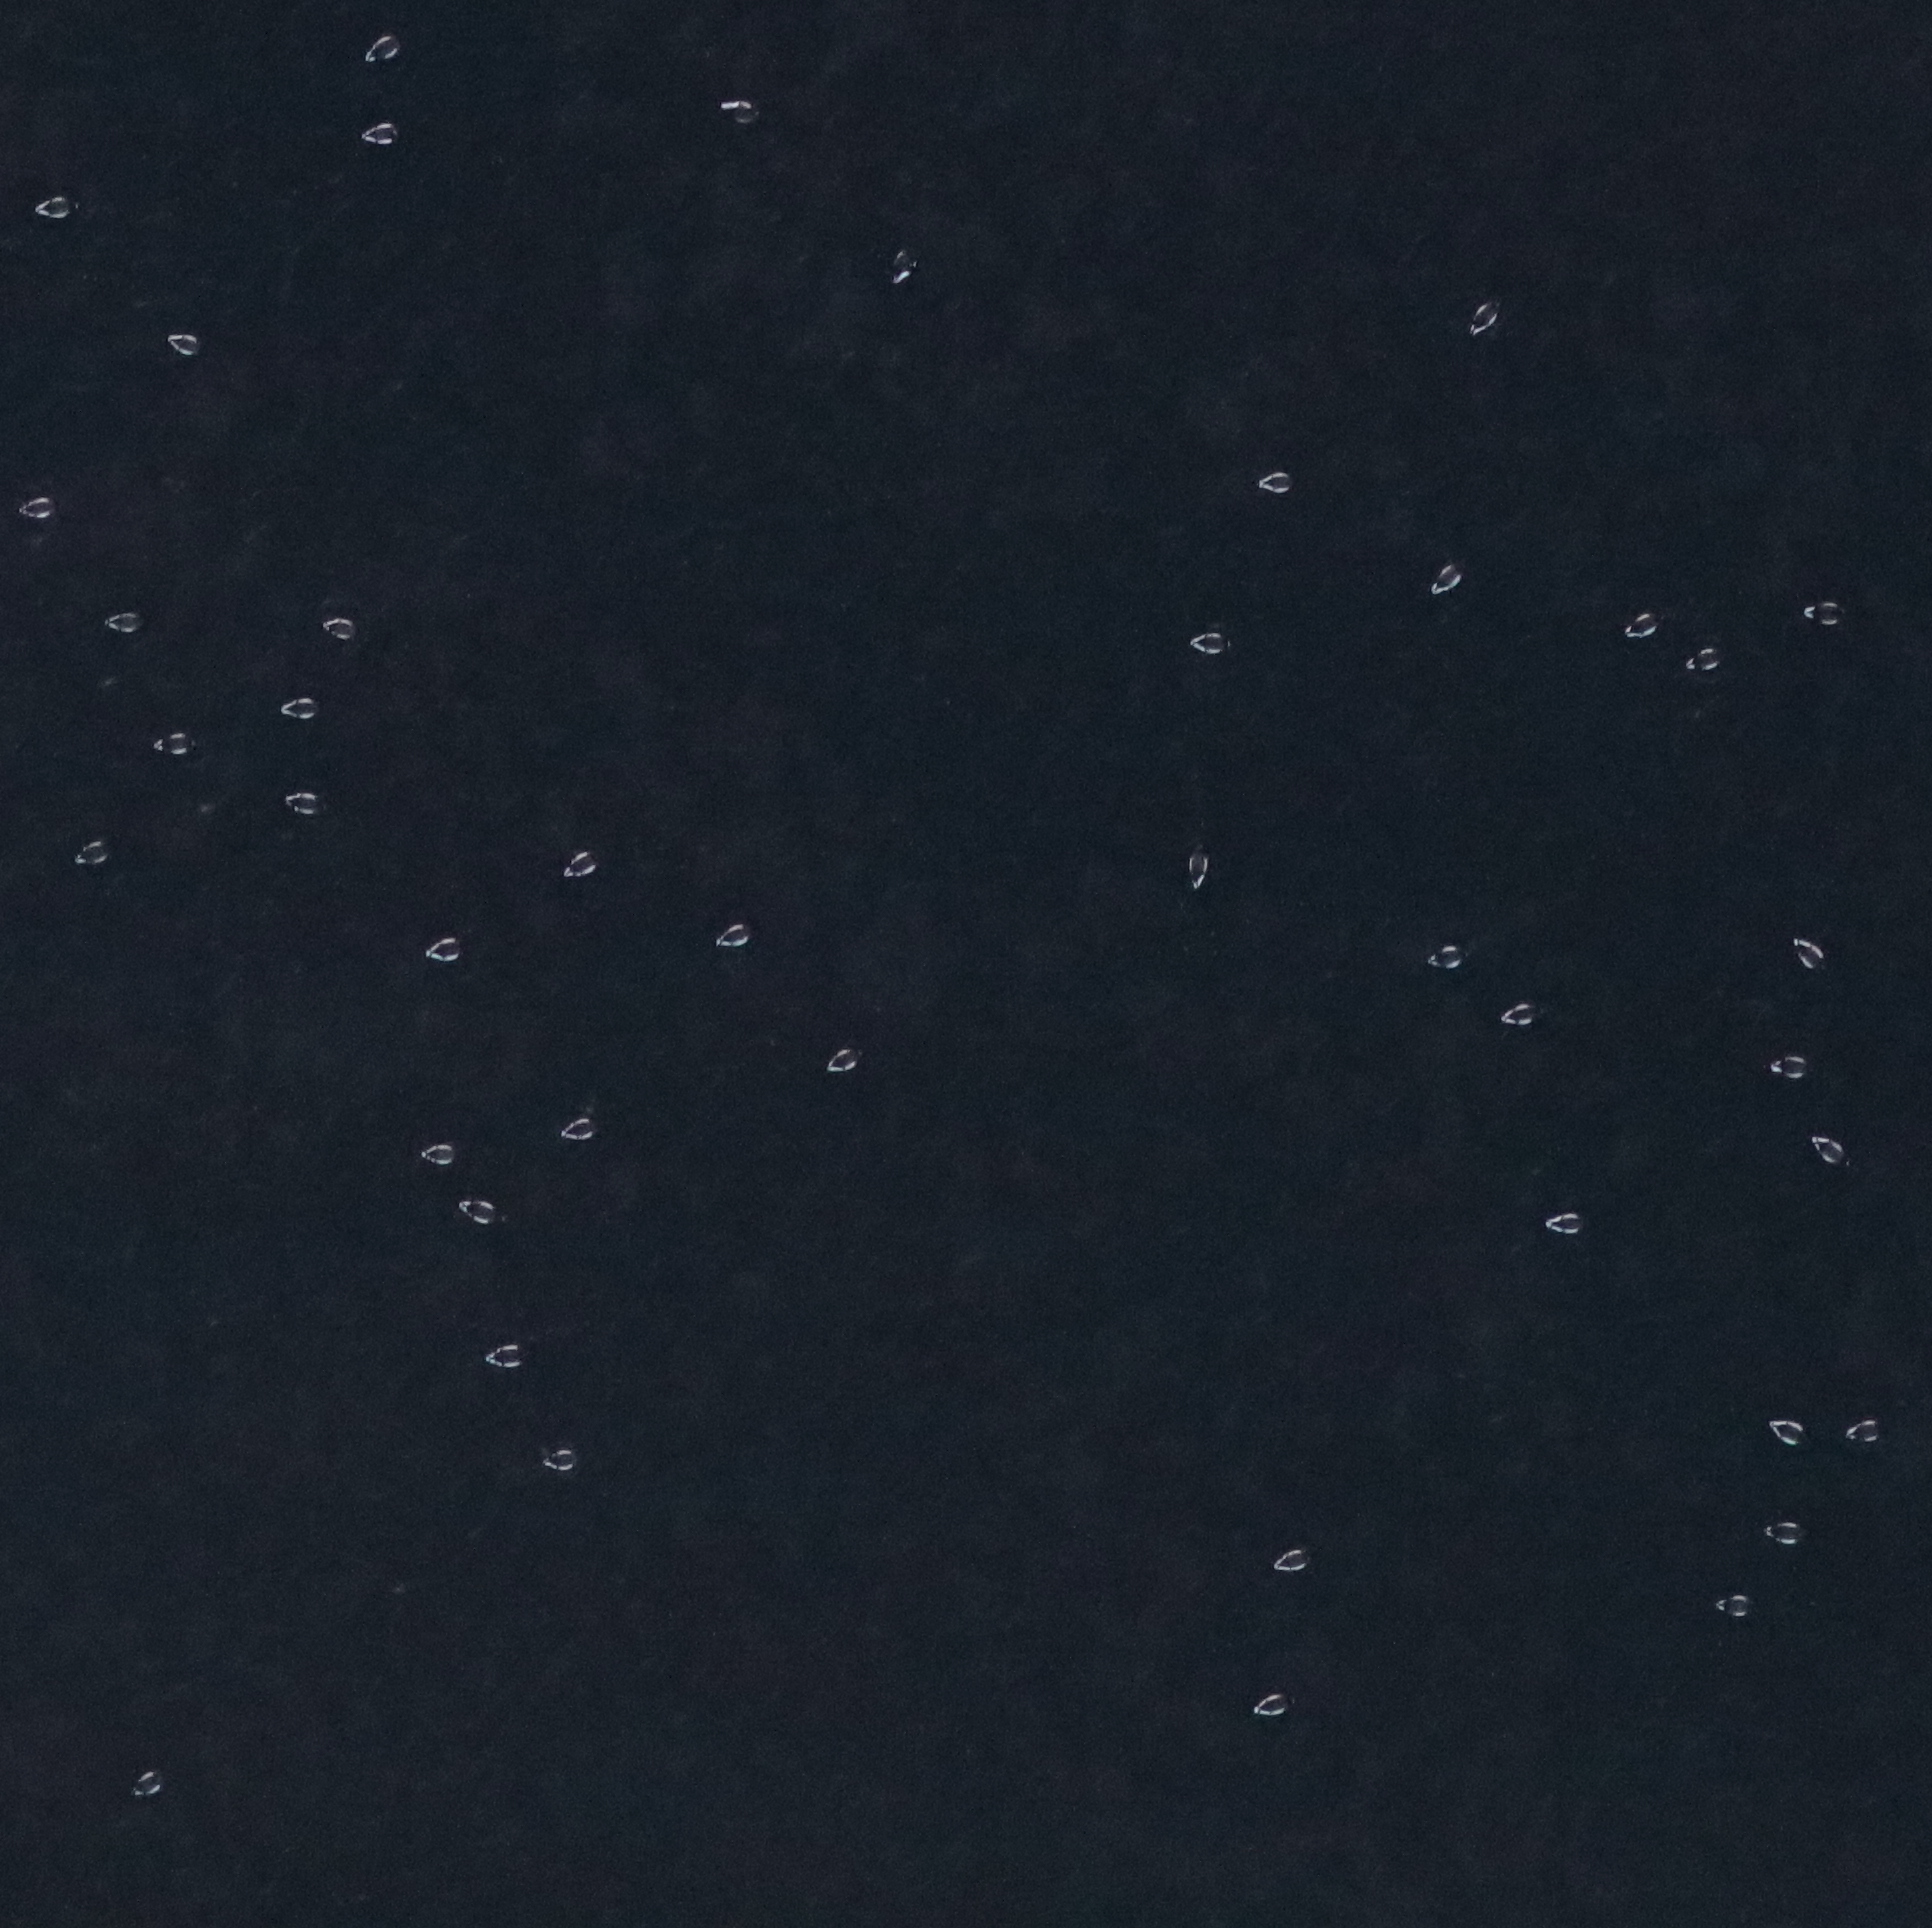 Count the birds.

43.